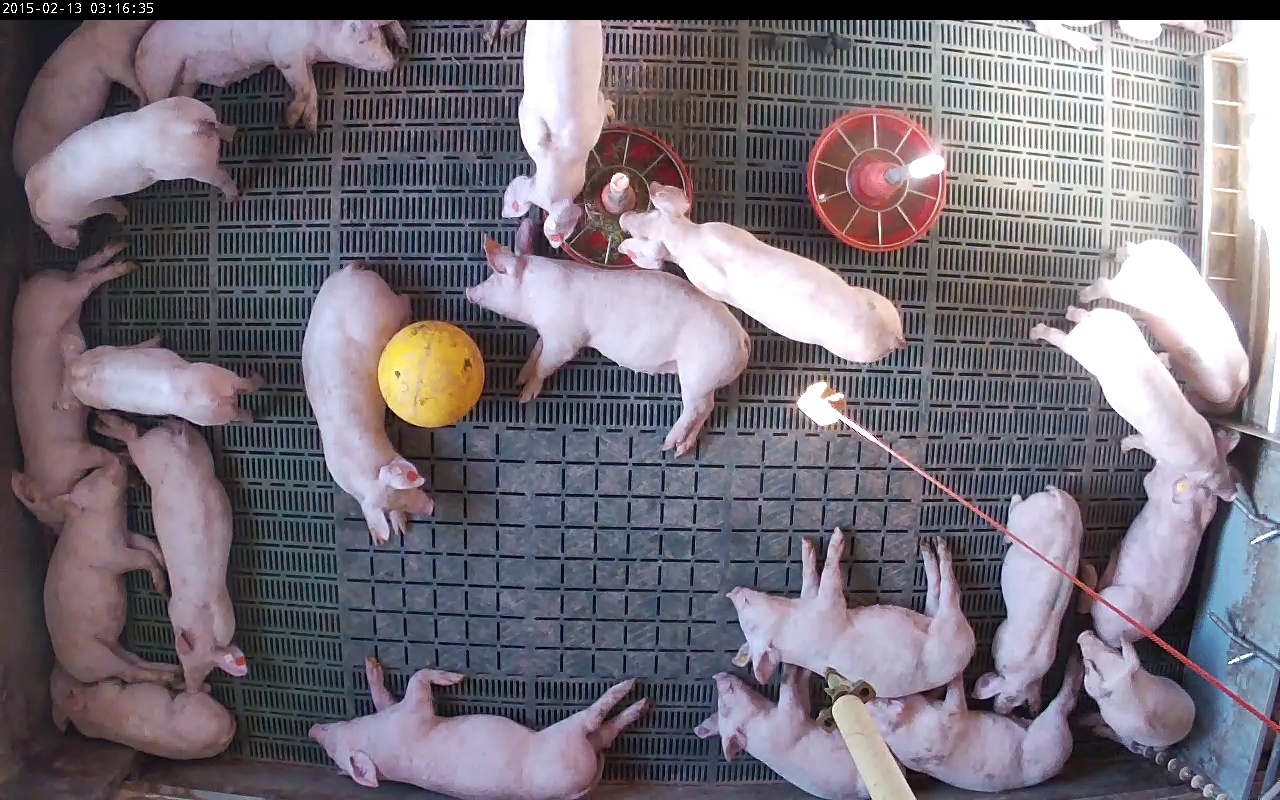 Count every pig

22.